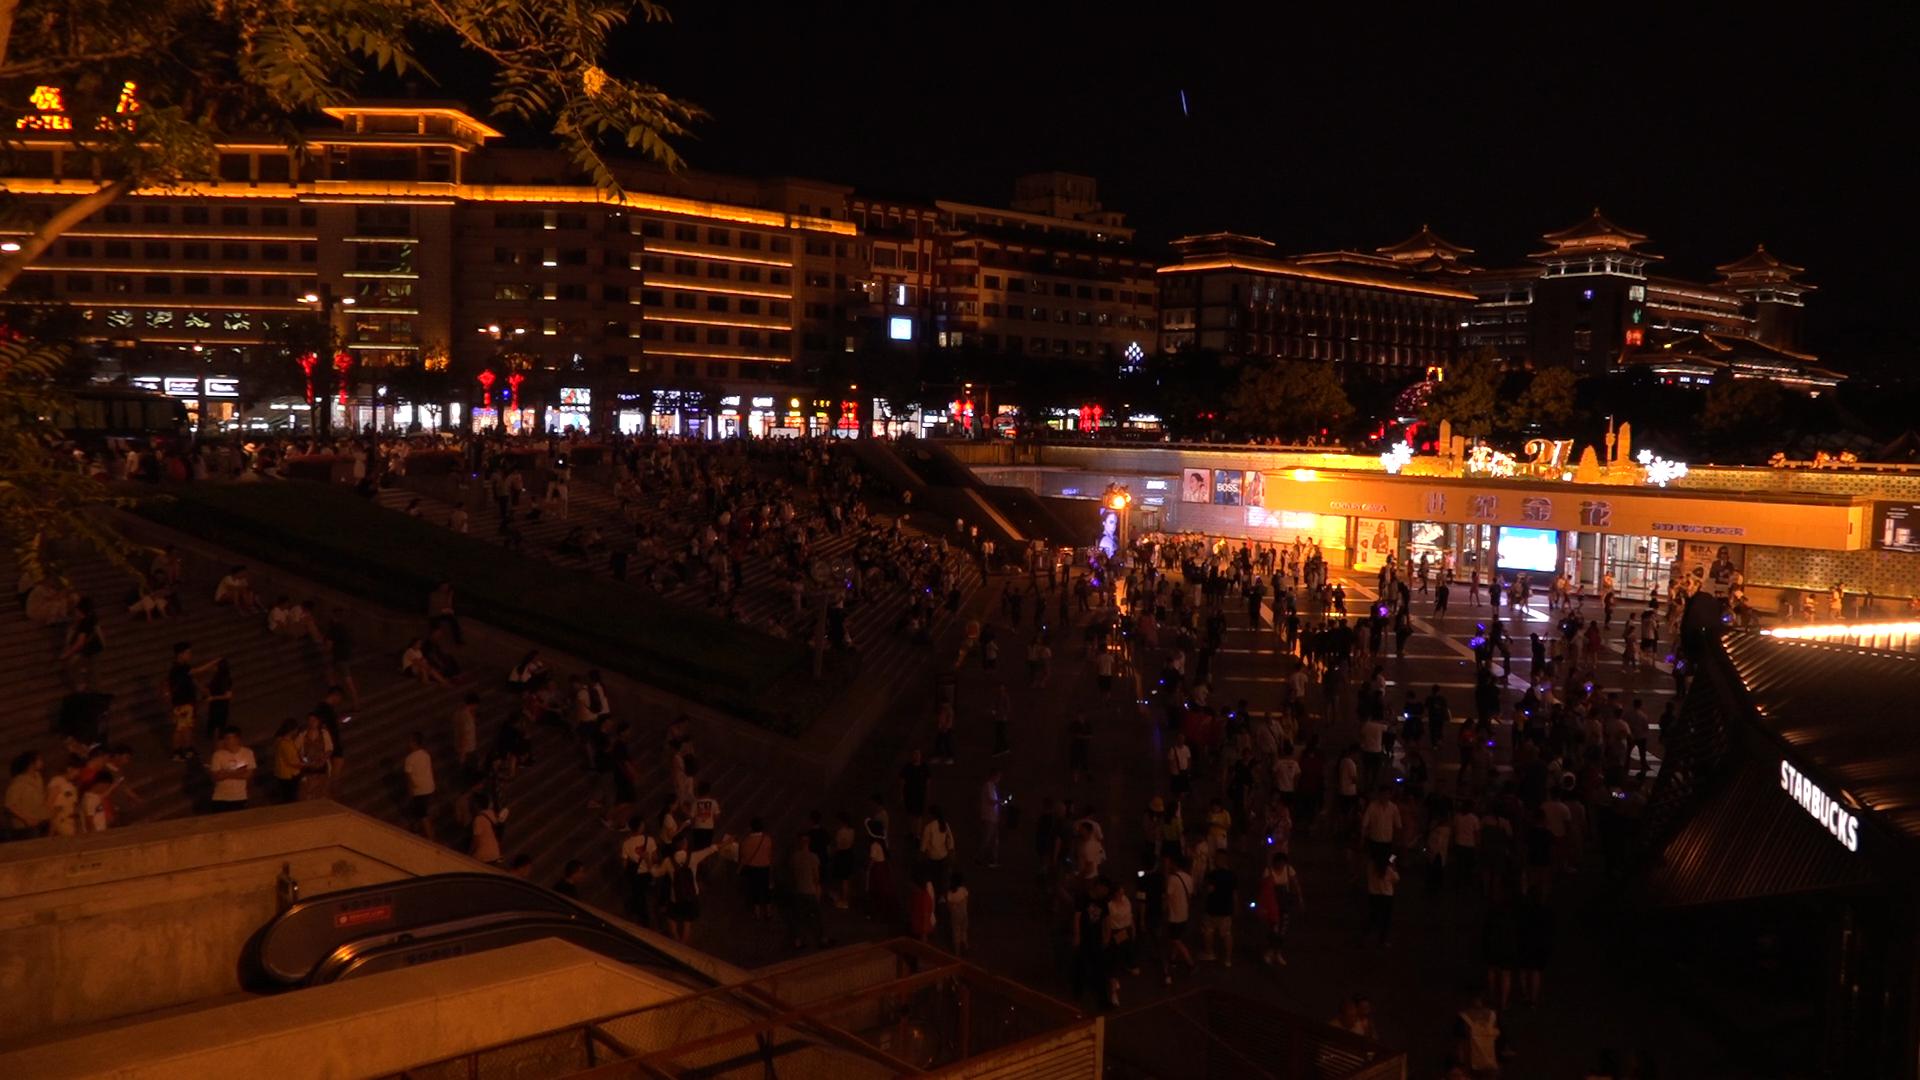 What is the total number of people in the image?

497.